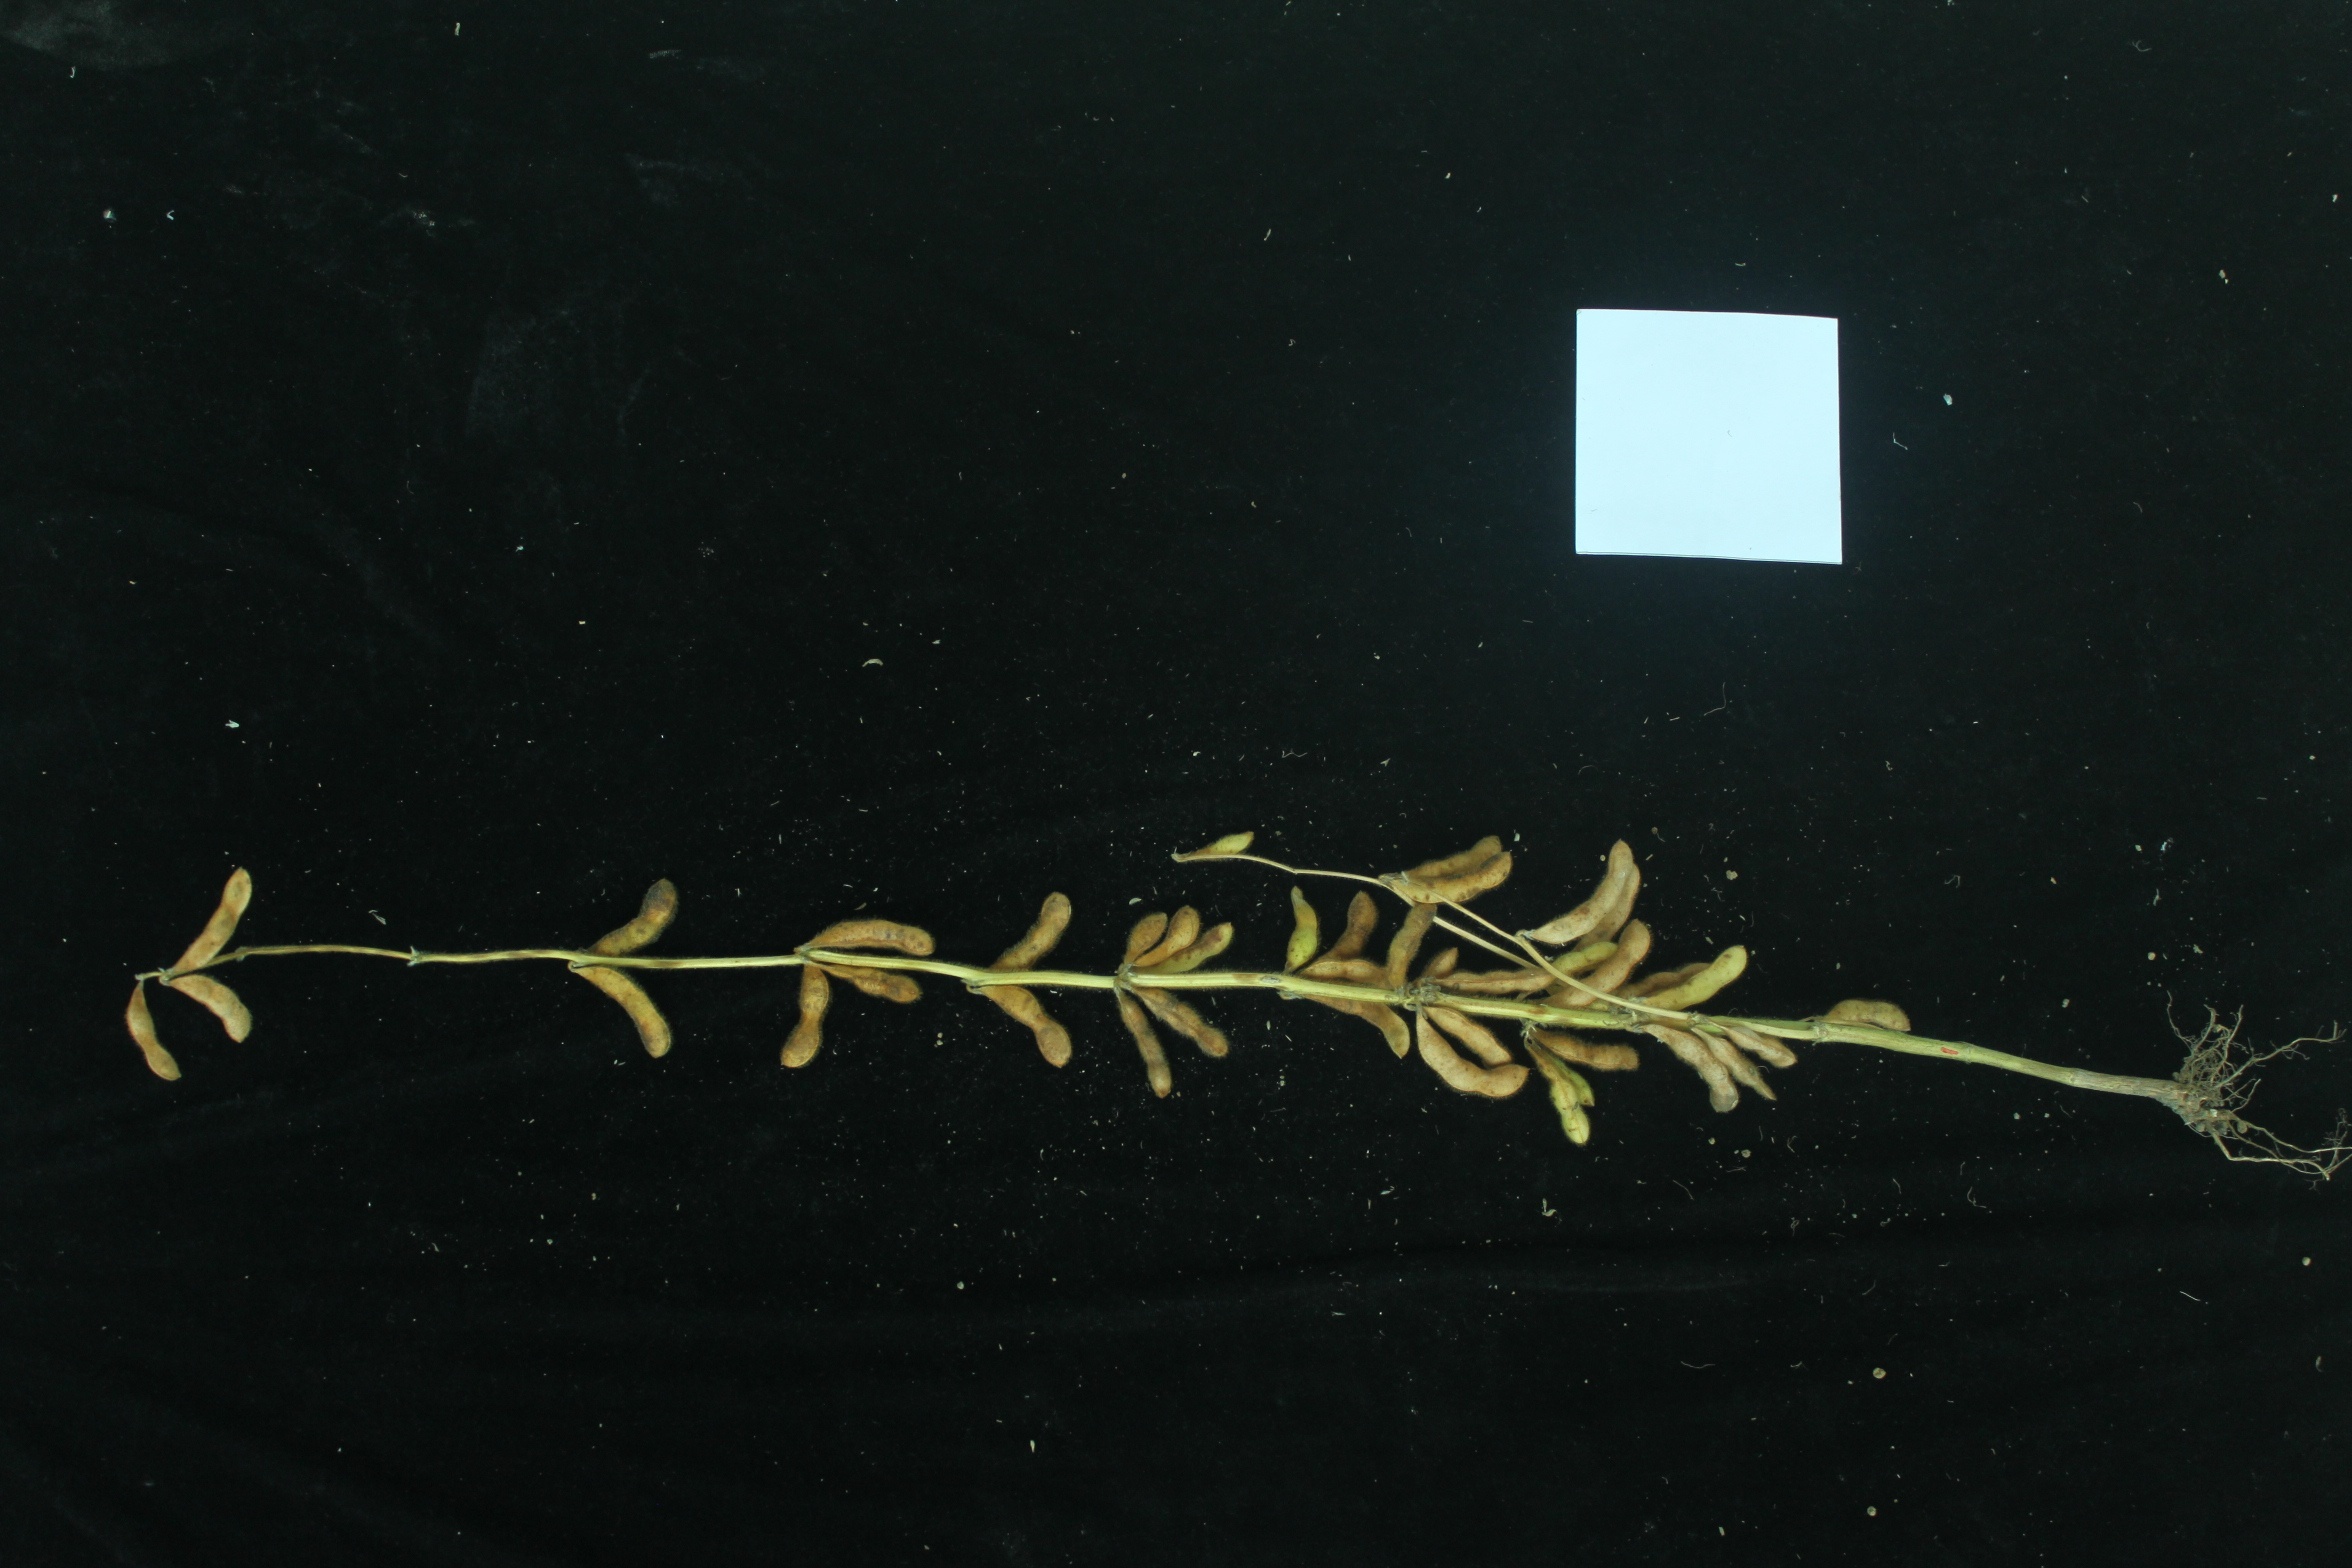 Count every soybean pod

40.